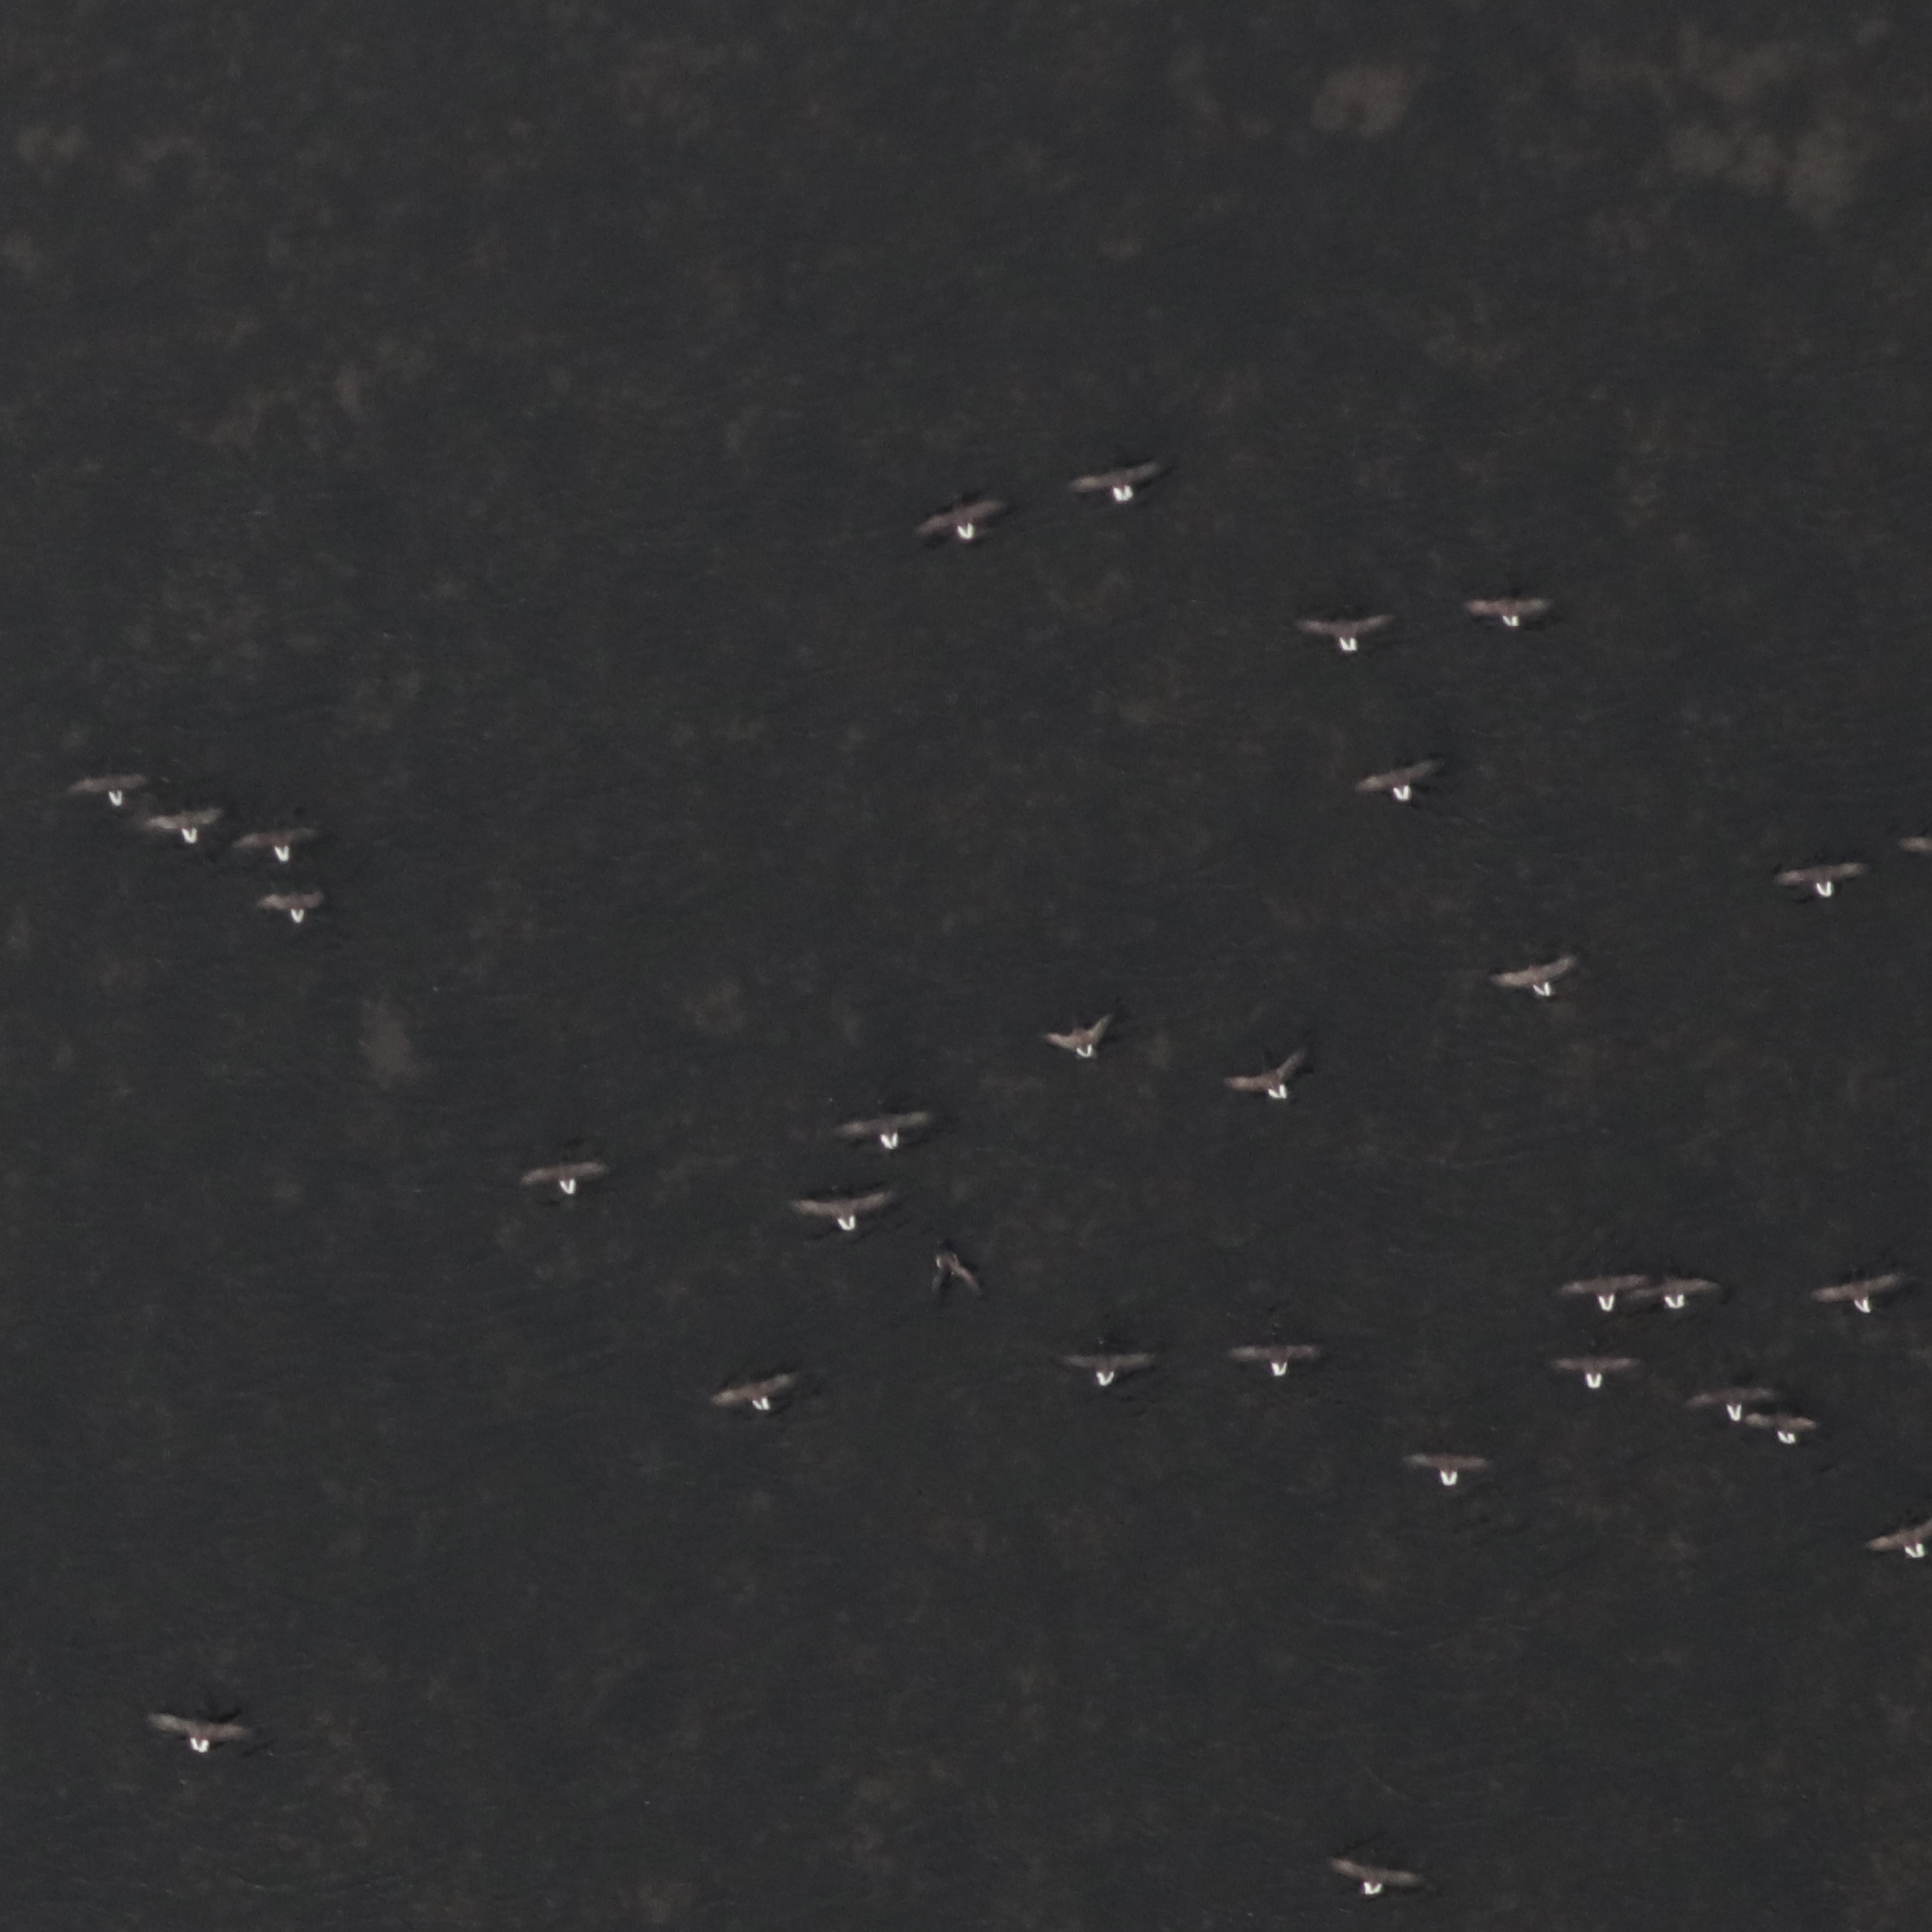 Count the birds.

30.